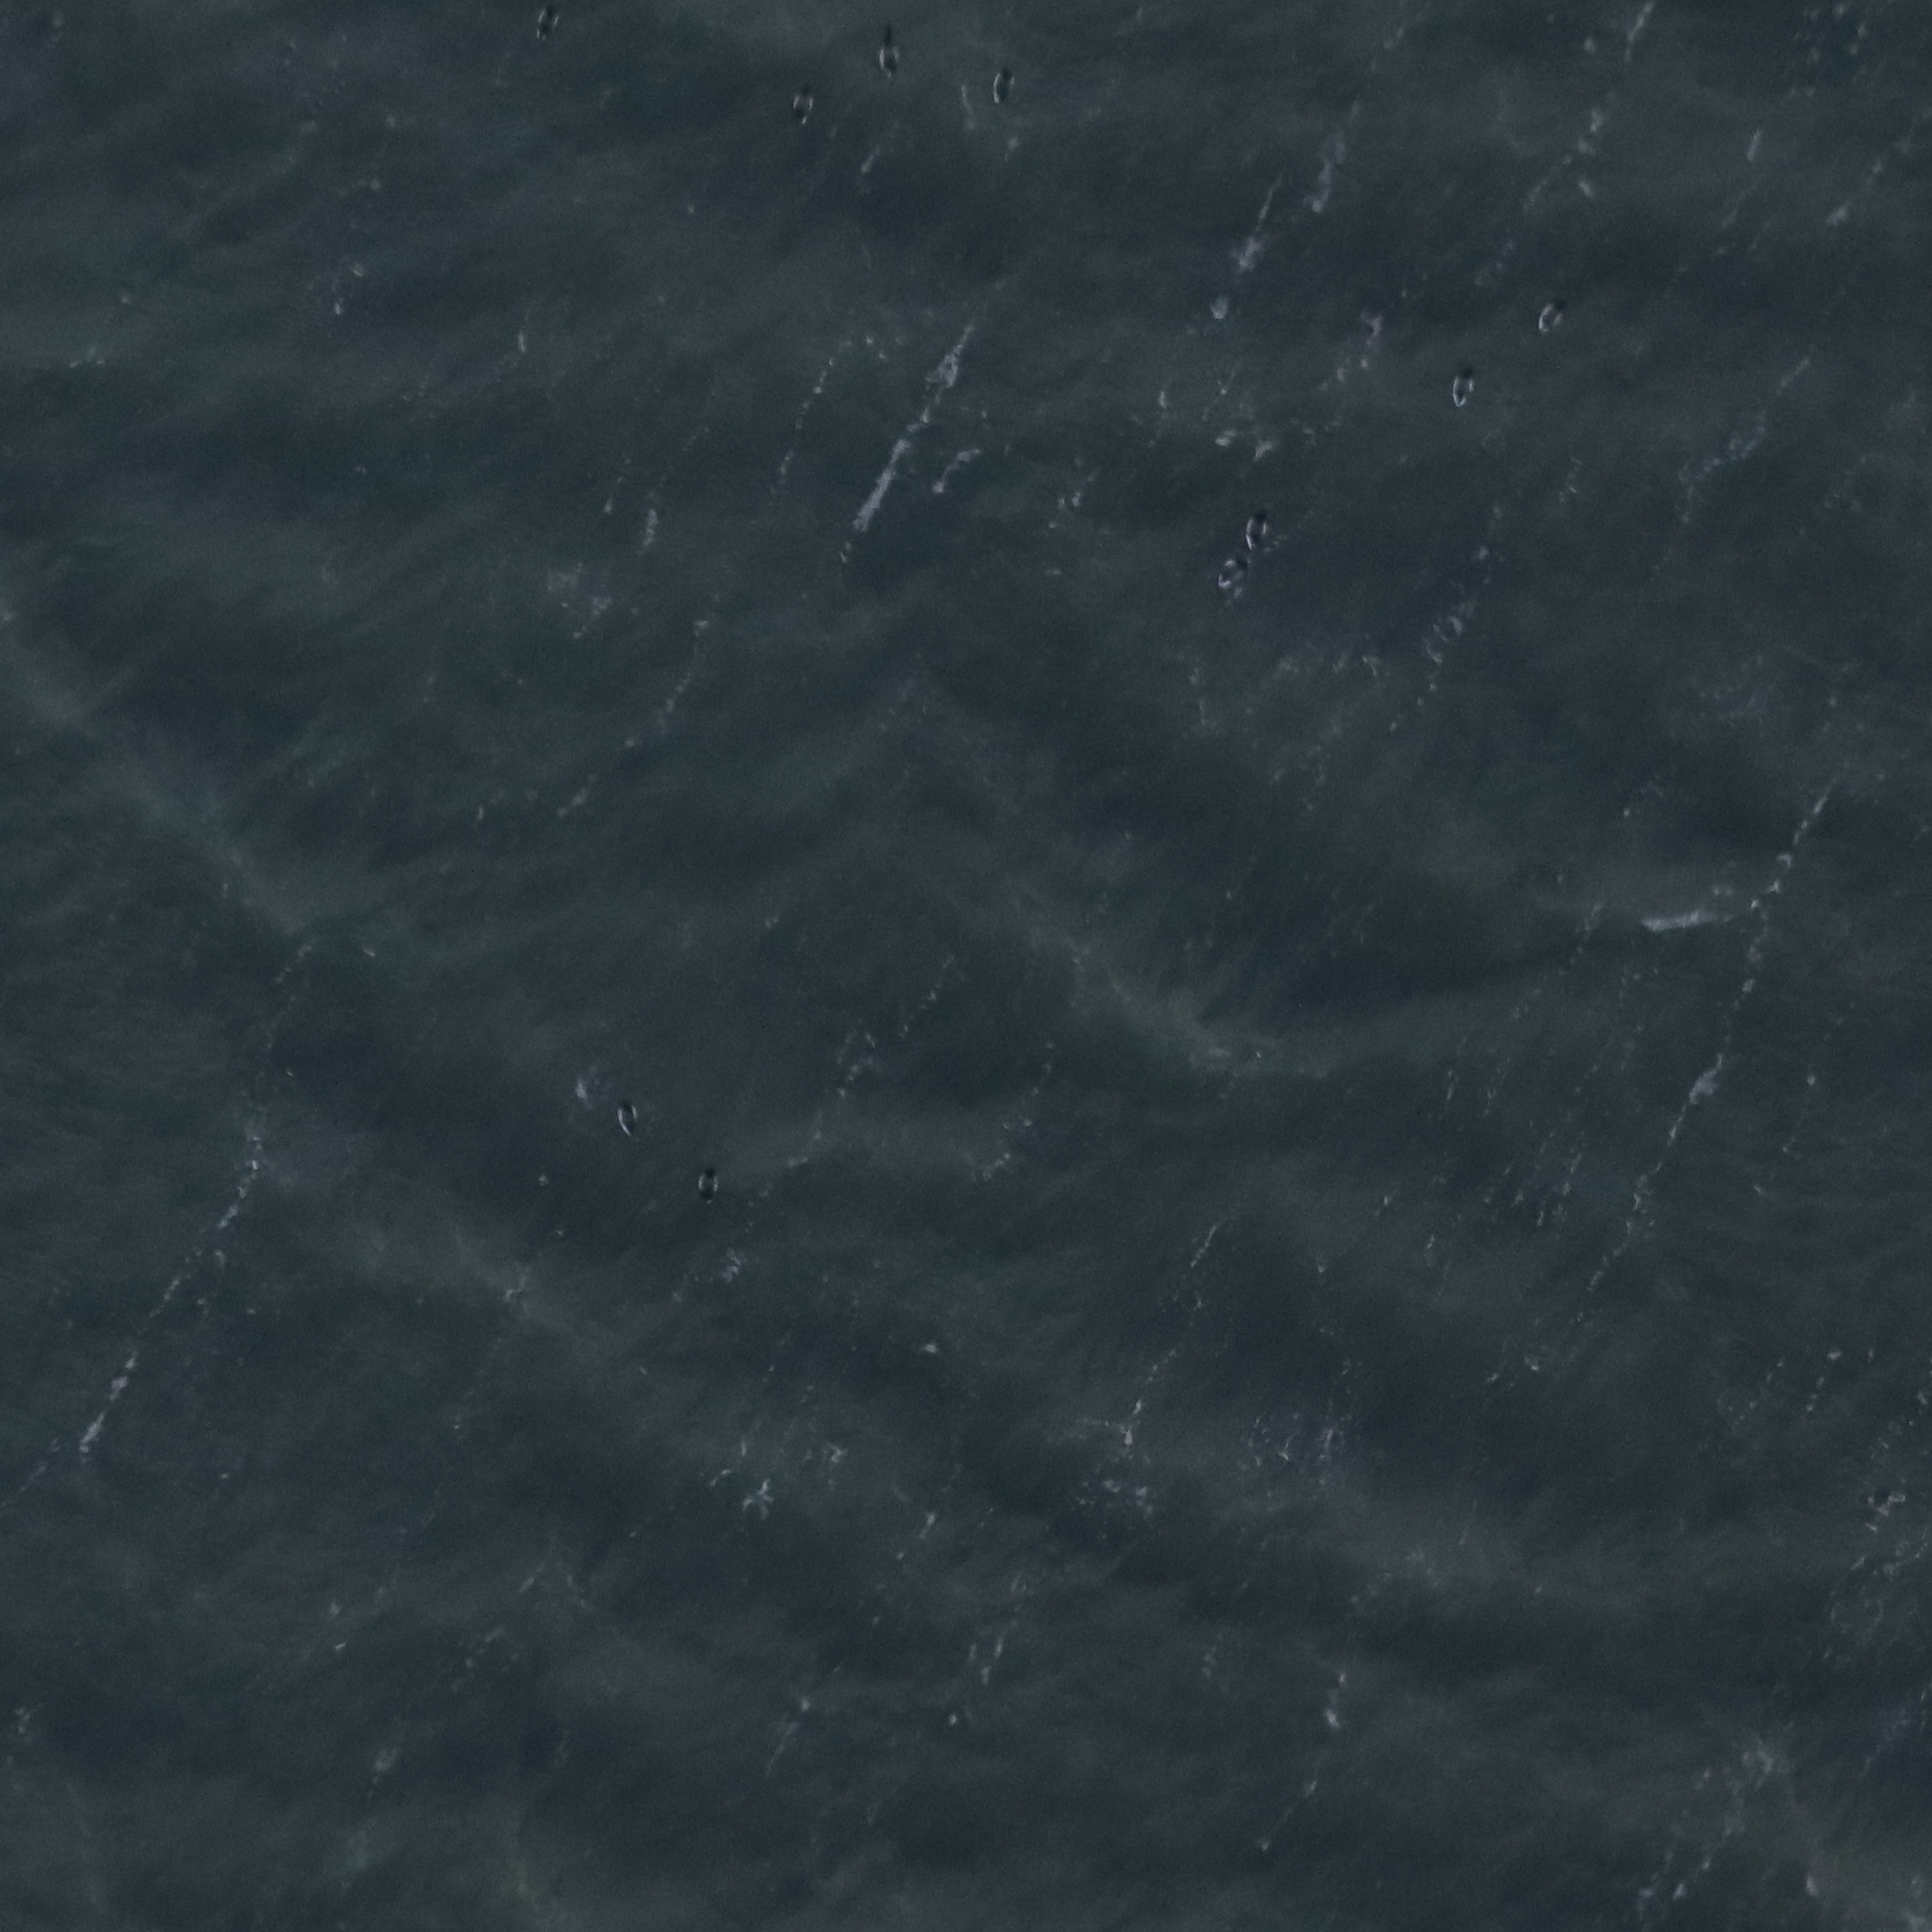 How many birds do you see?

10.